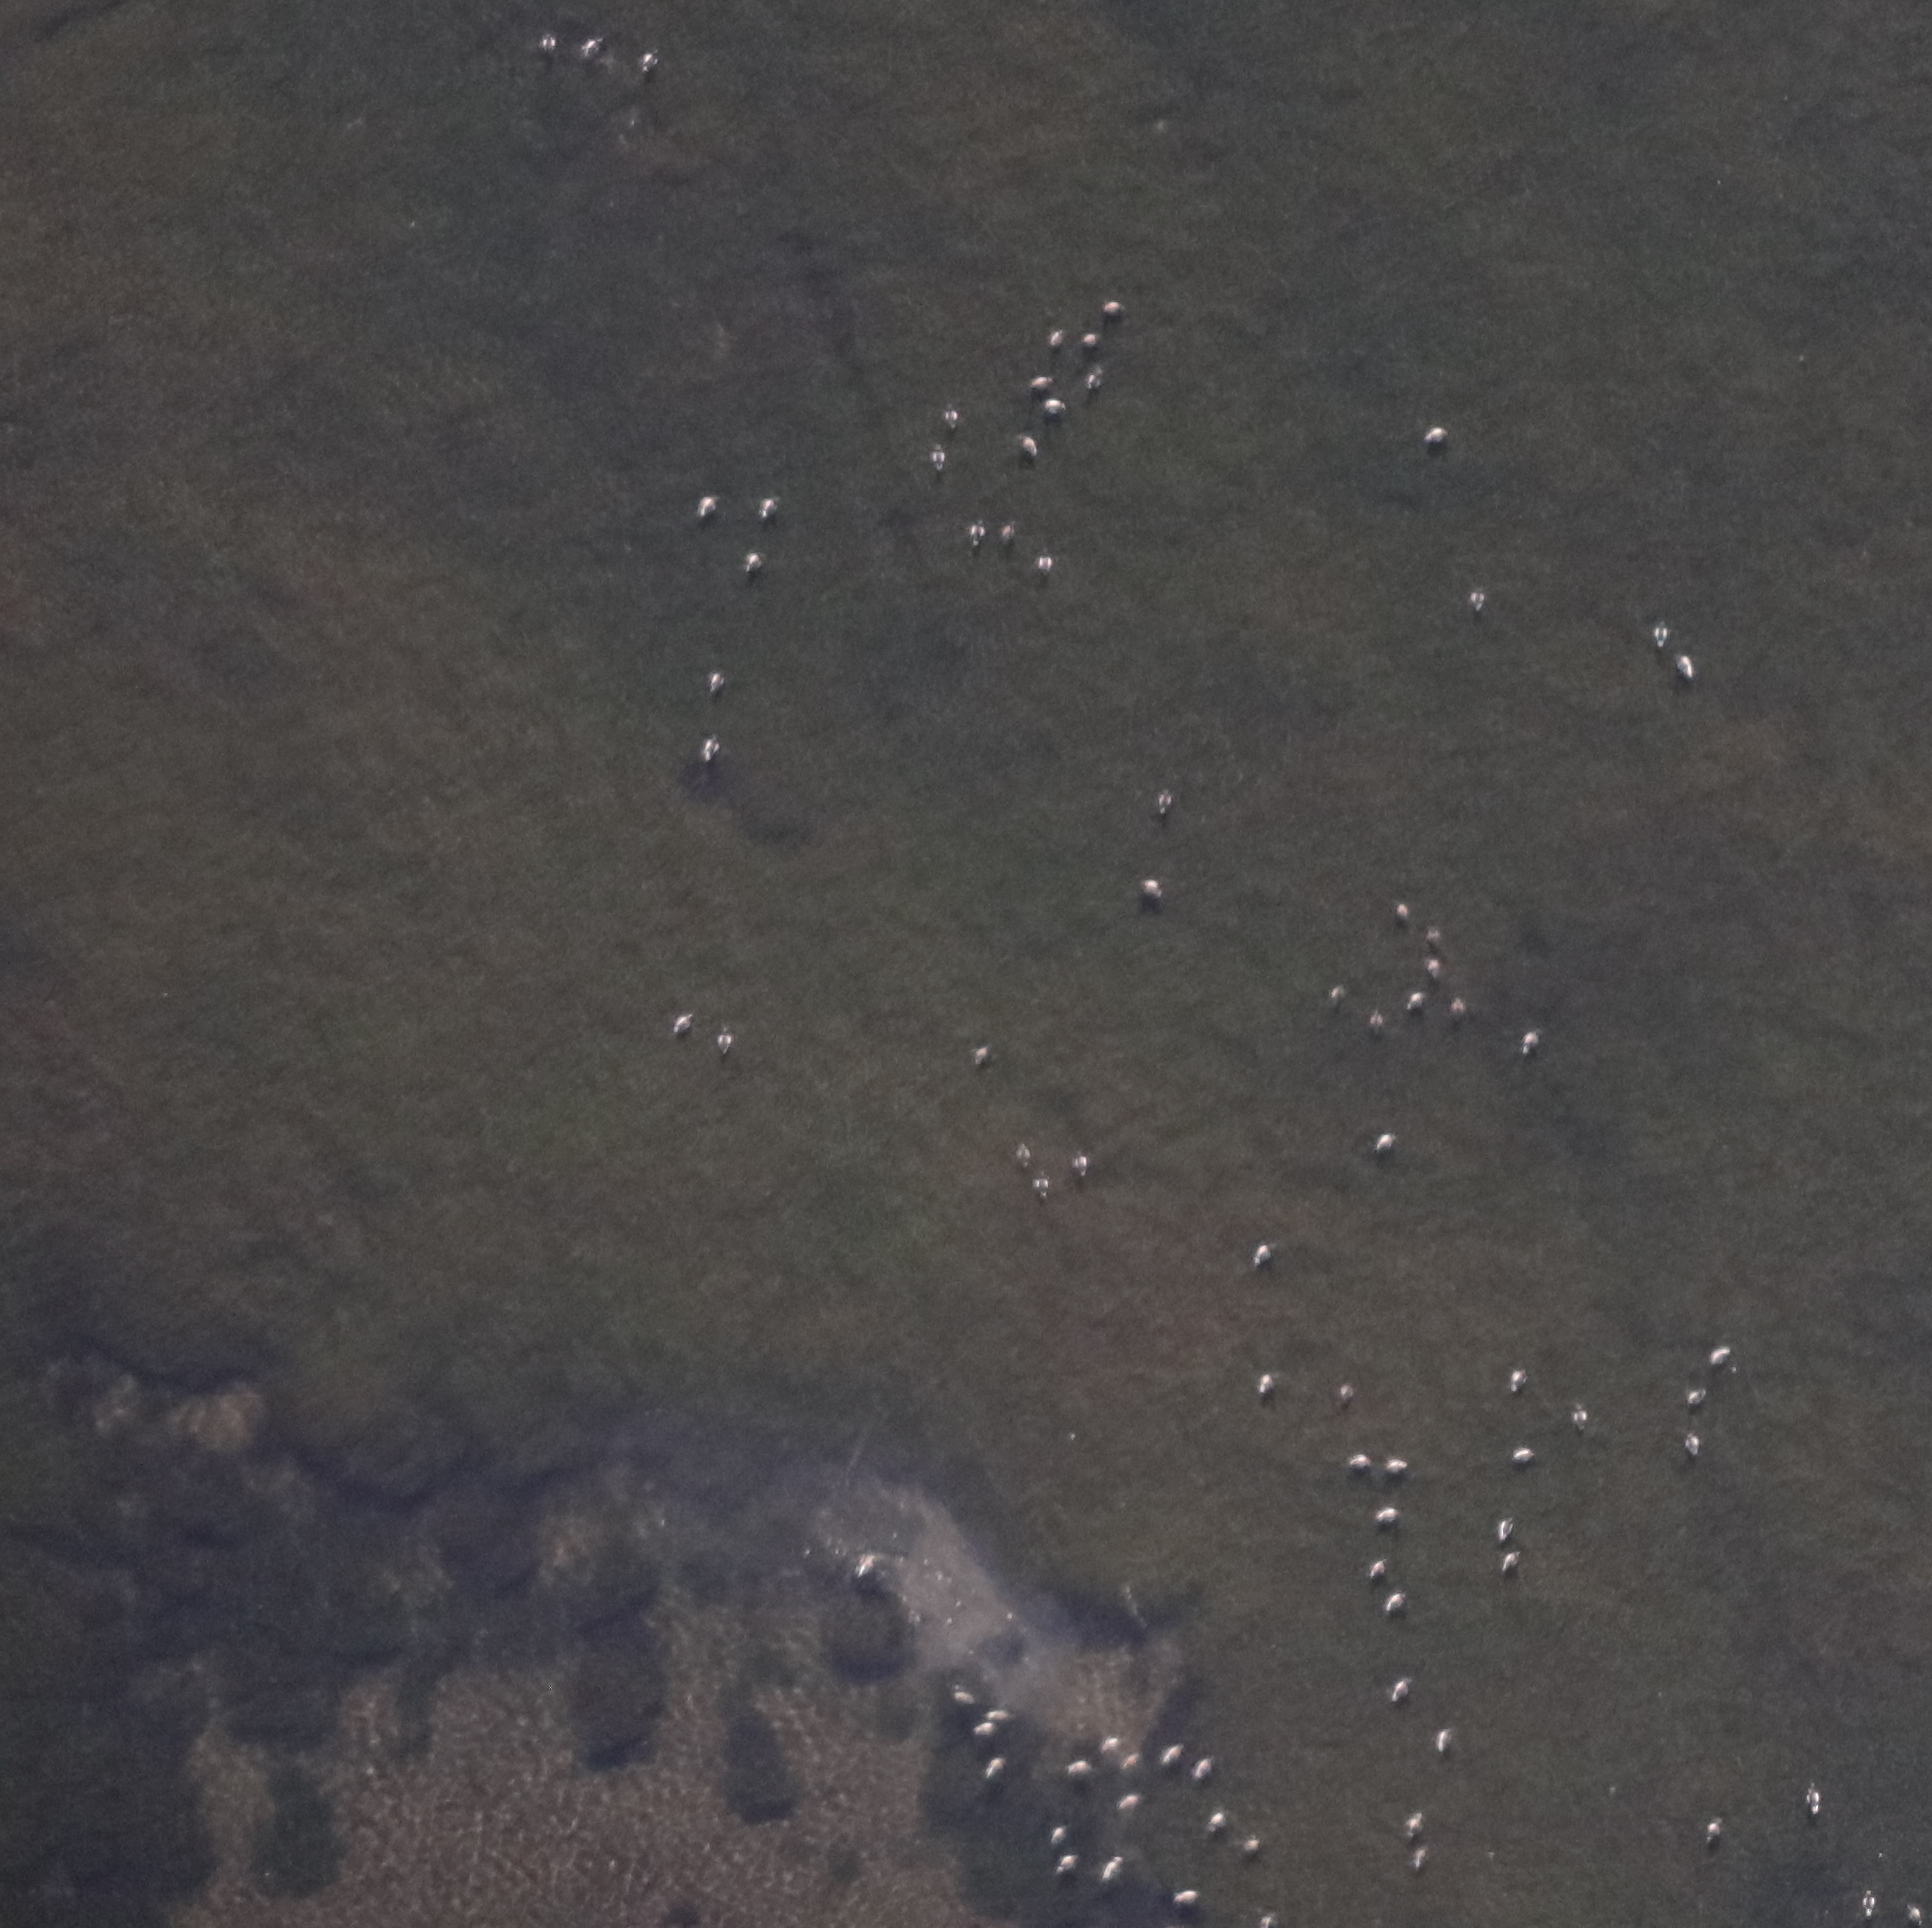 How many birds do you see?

83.